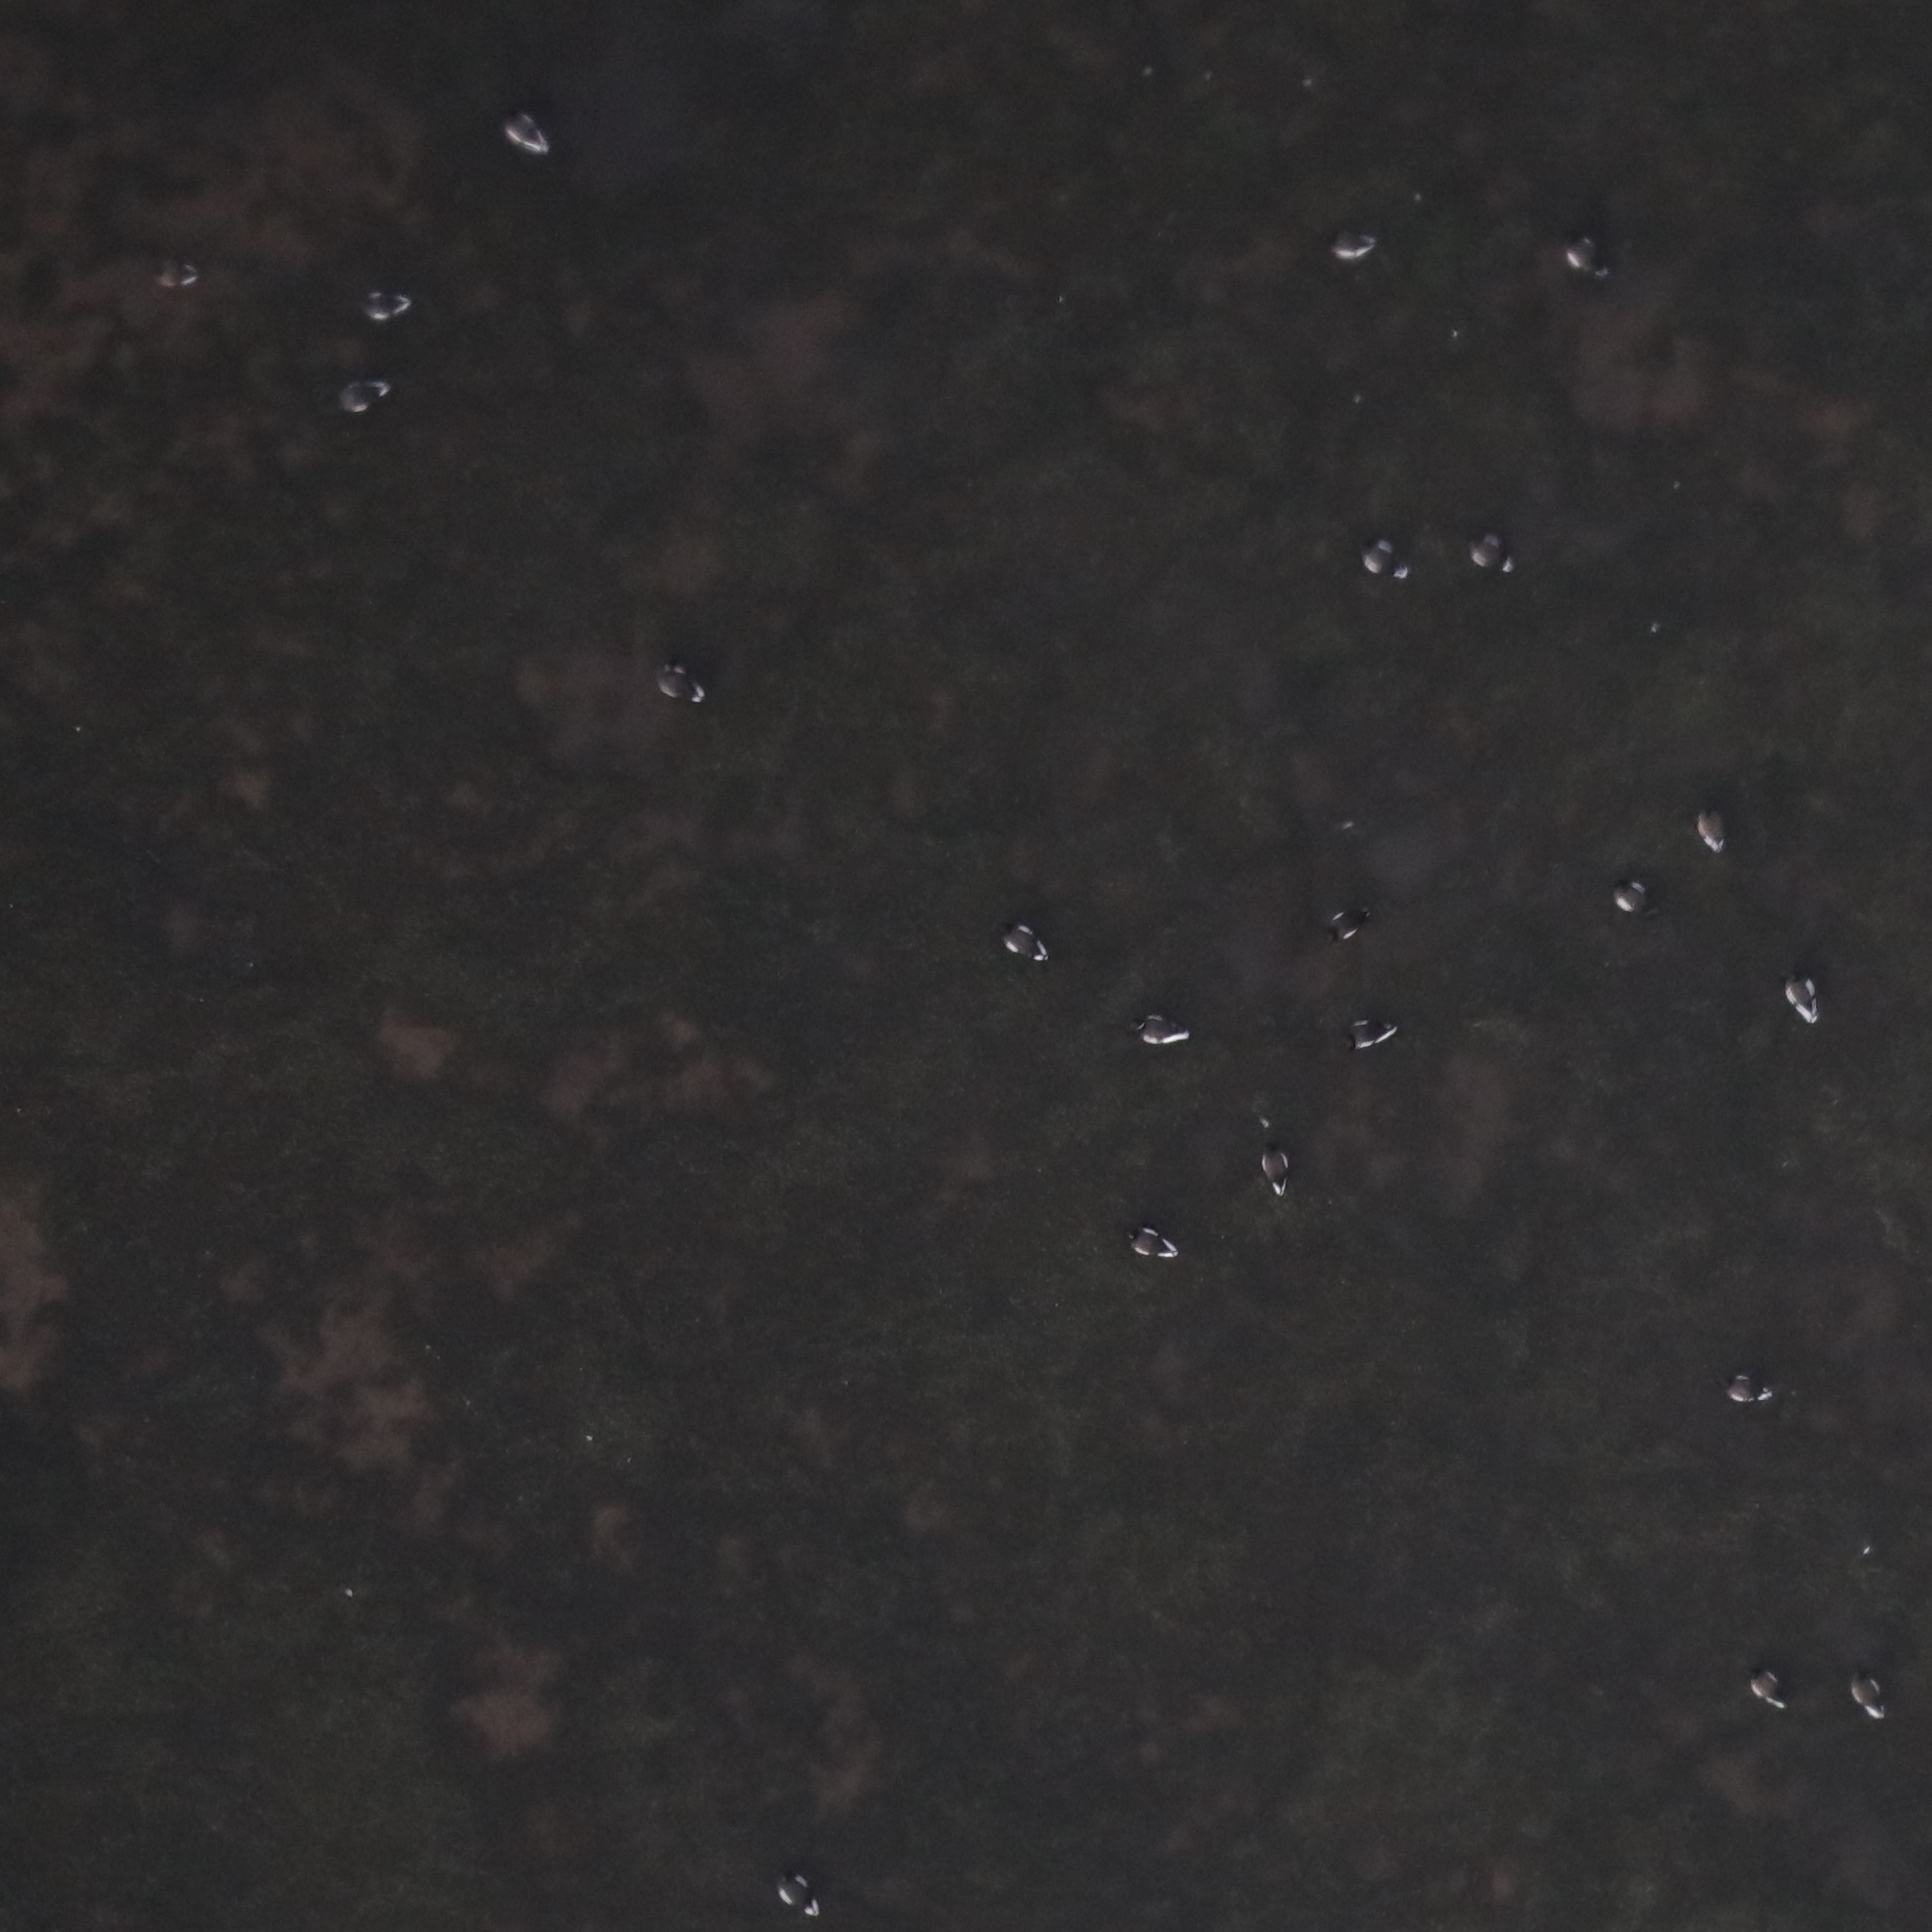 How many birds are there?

22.